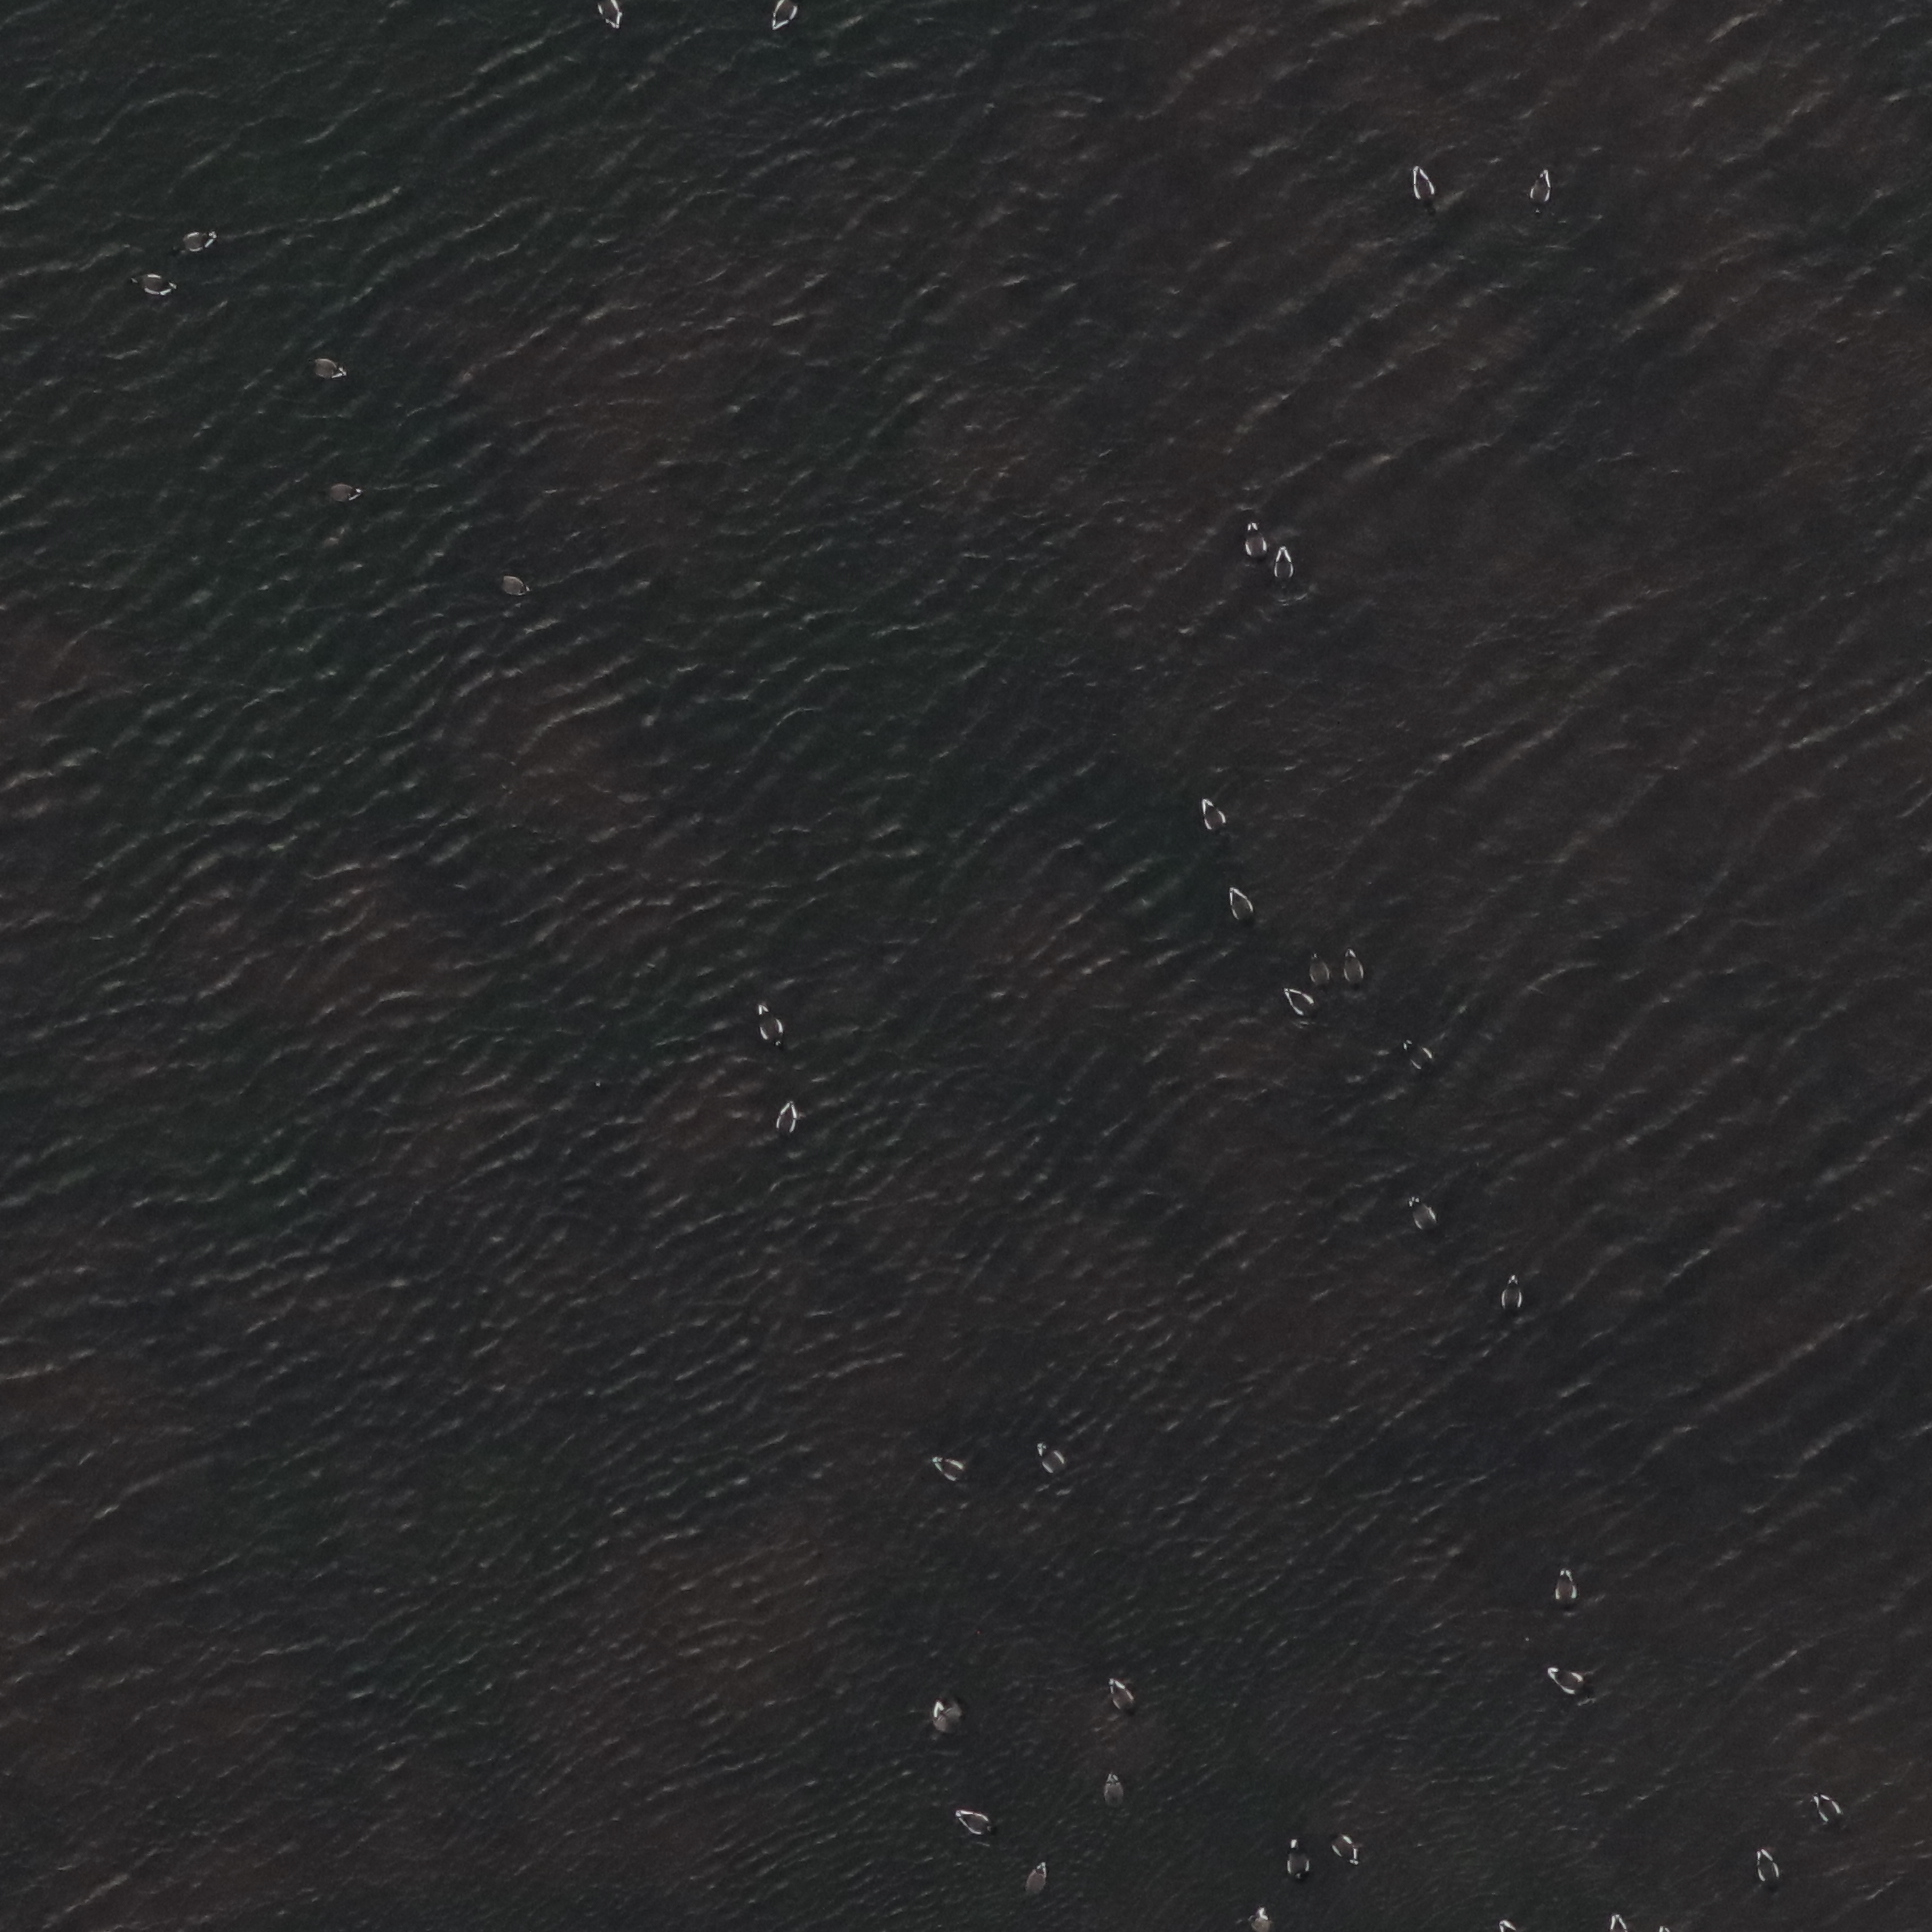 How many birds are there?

35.